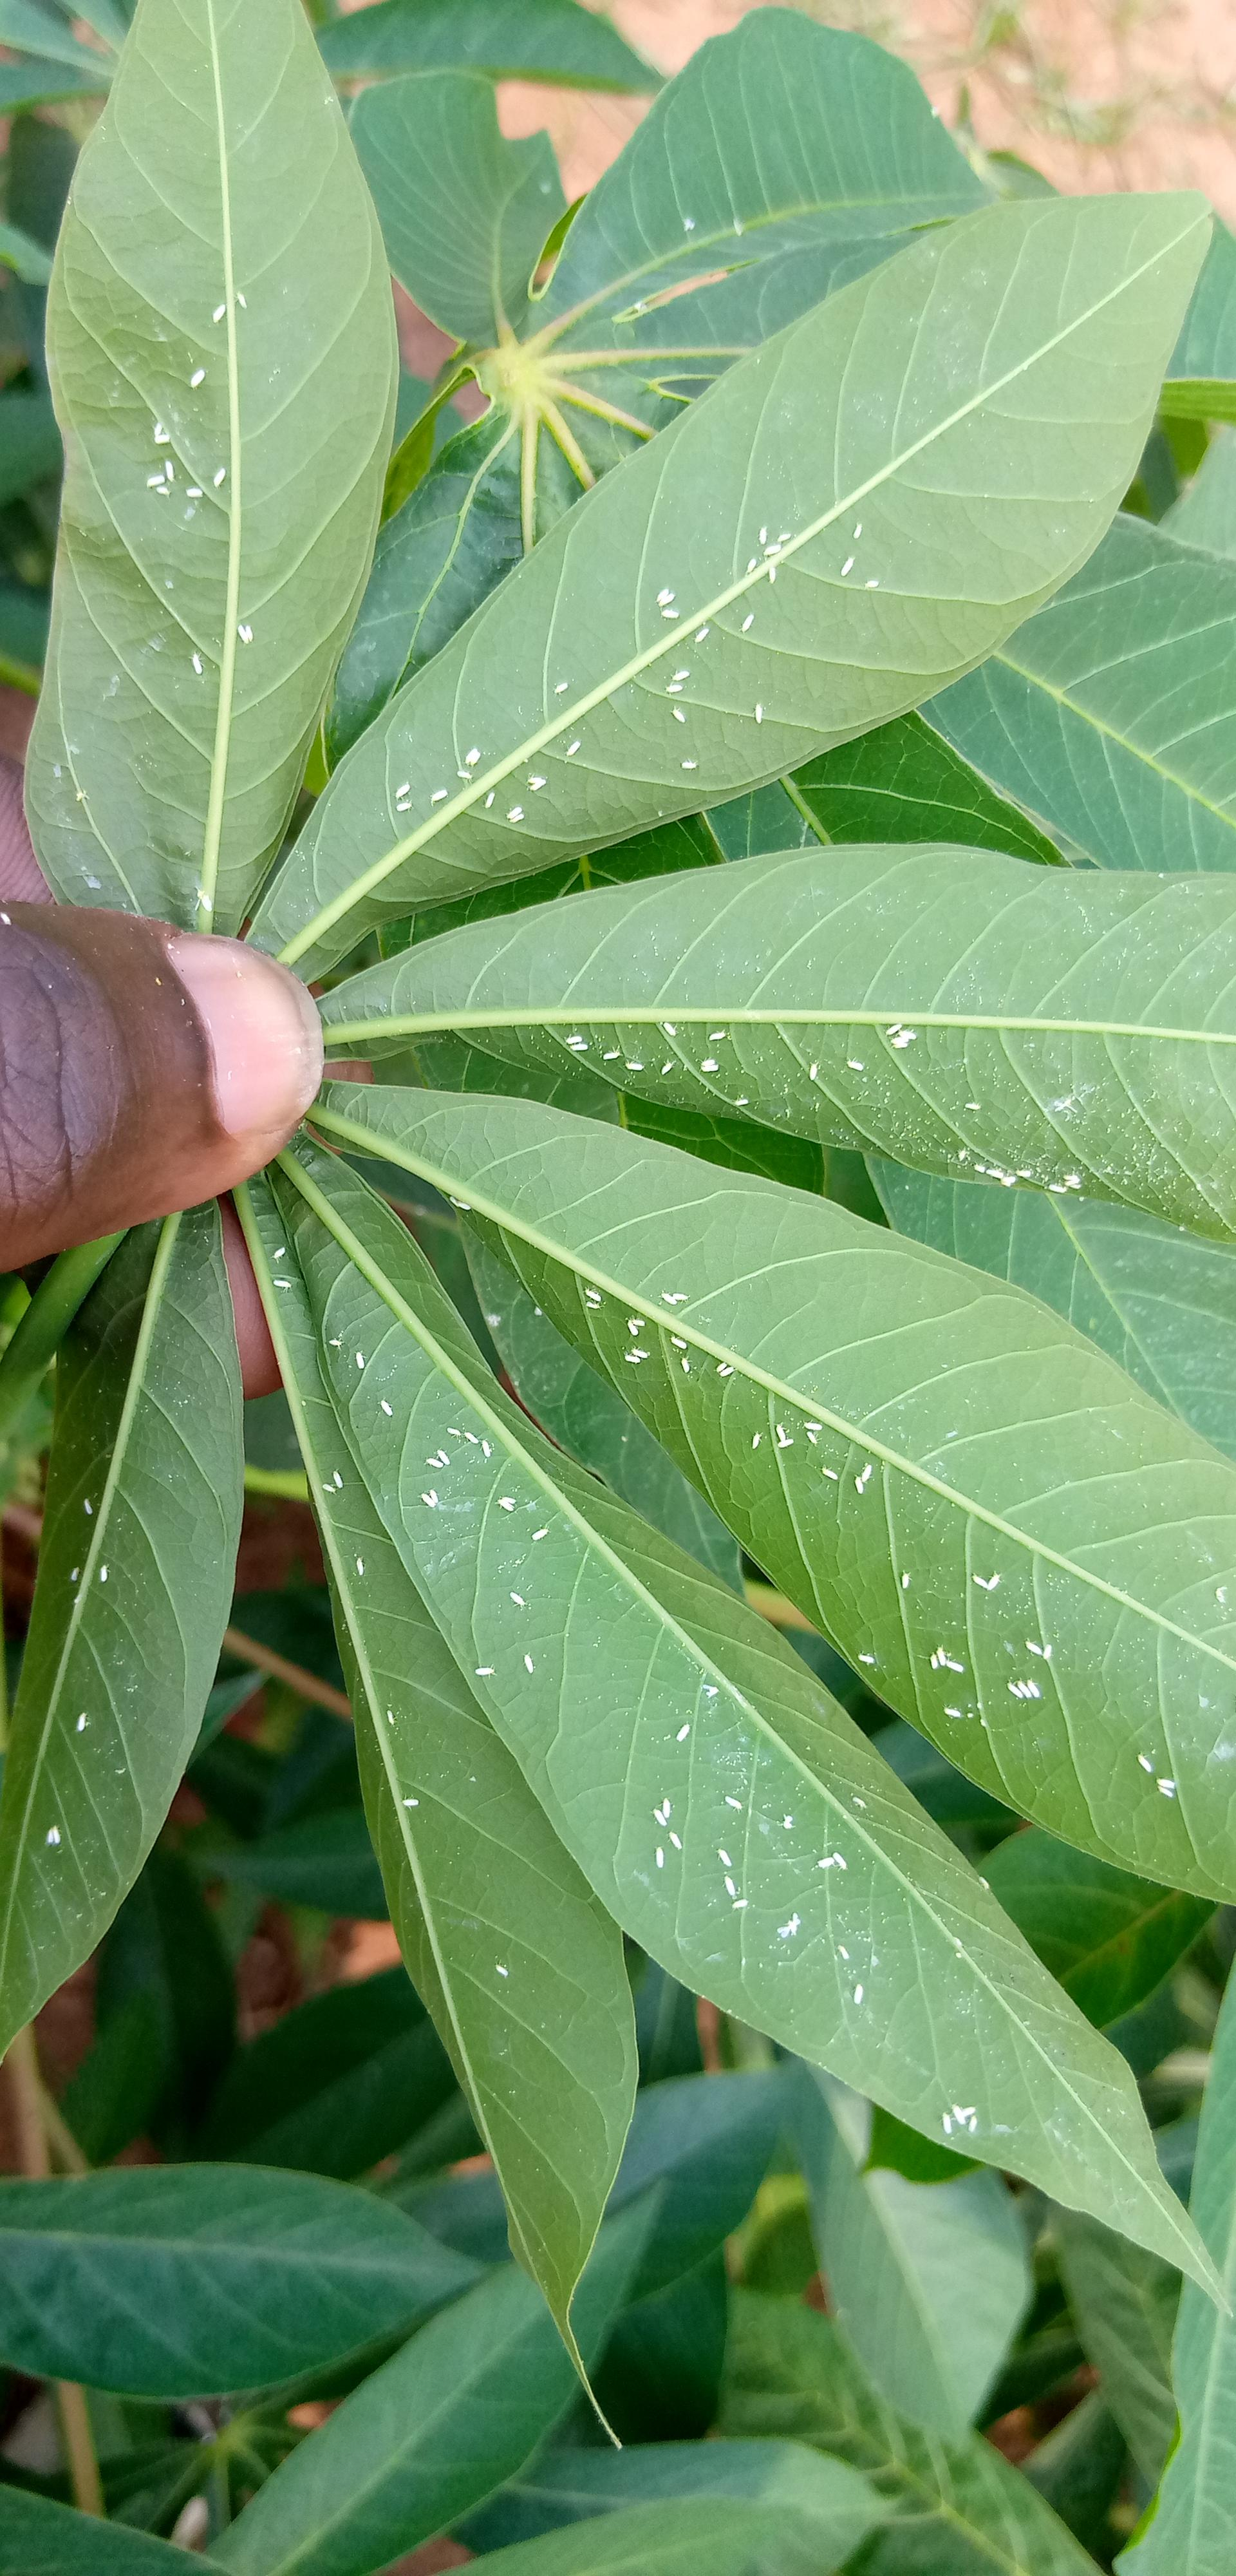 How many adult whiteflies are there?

142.